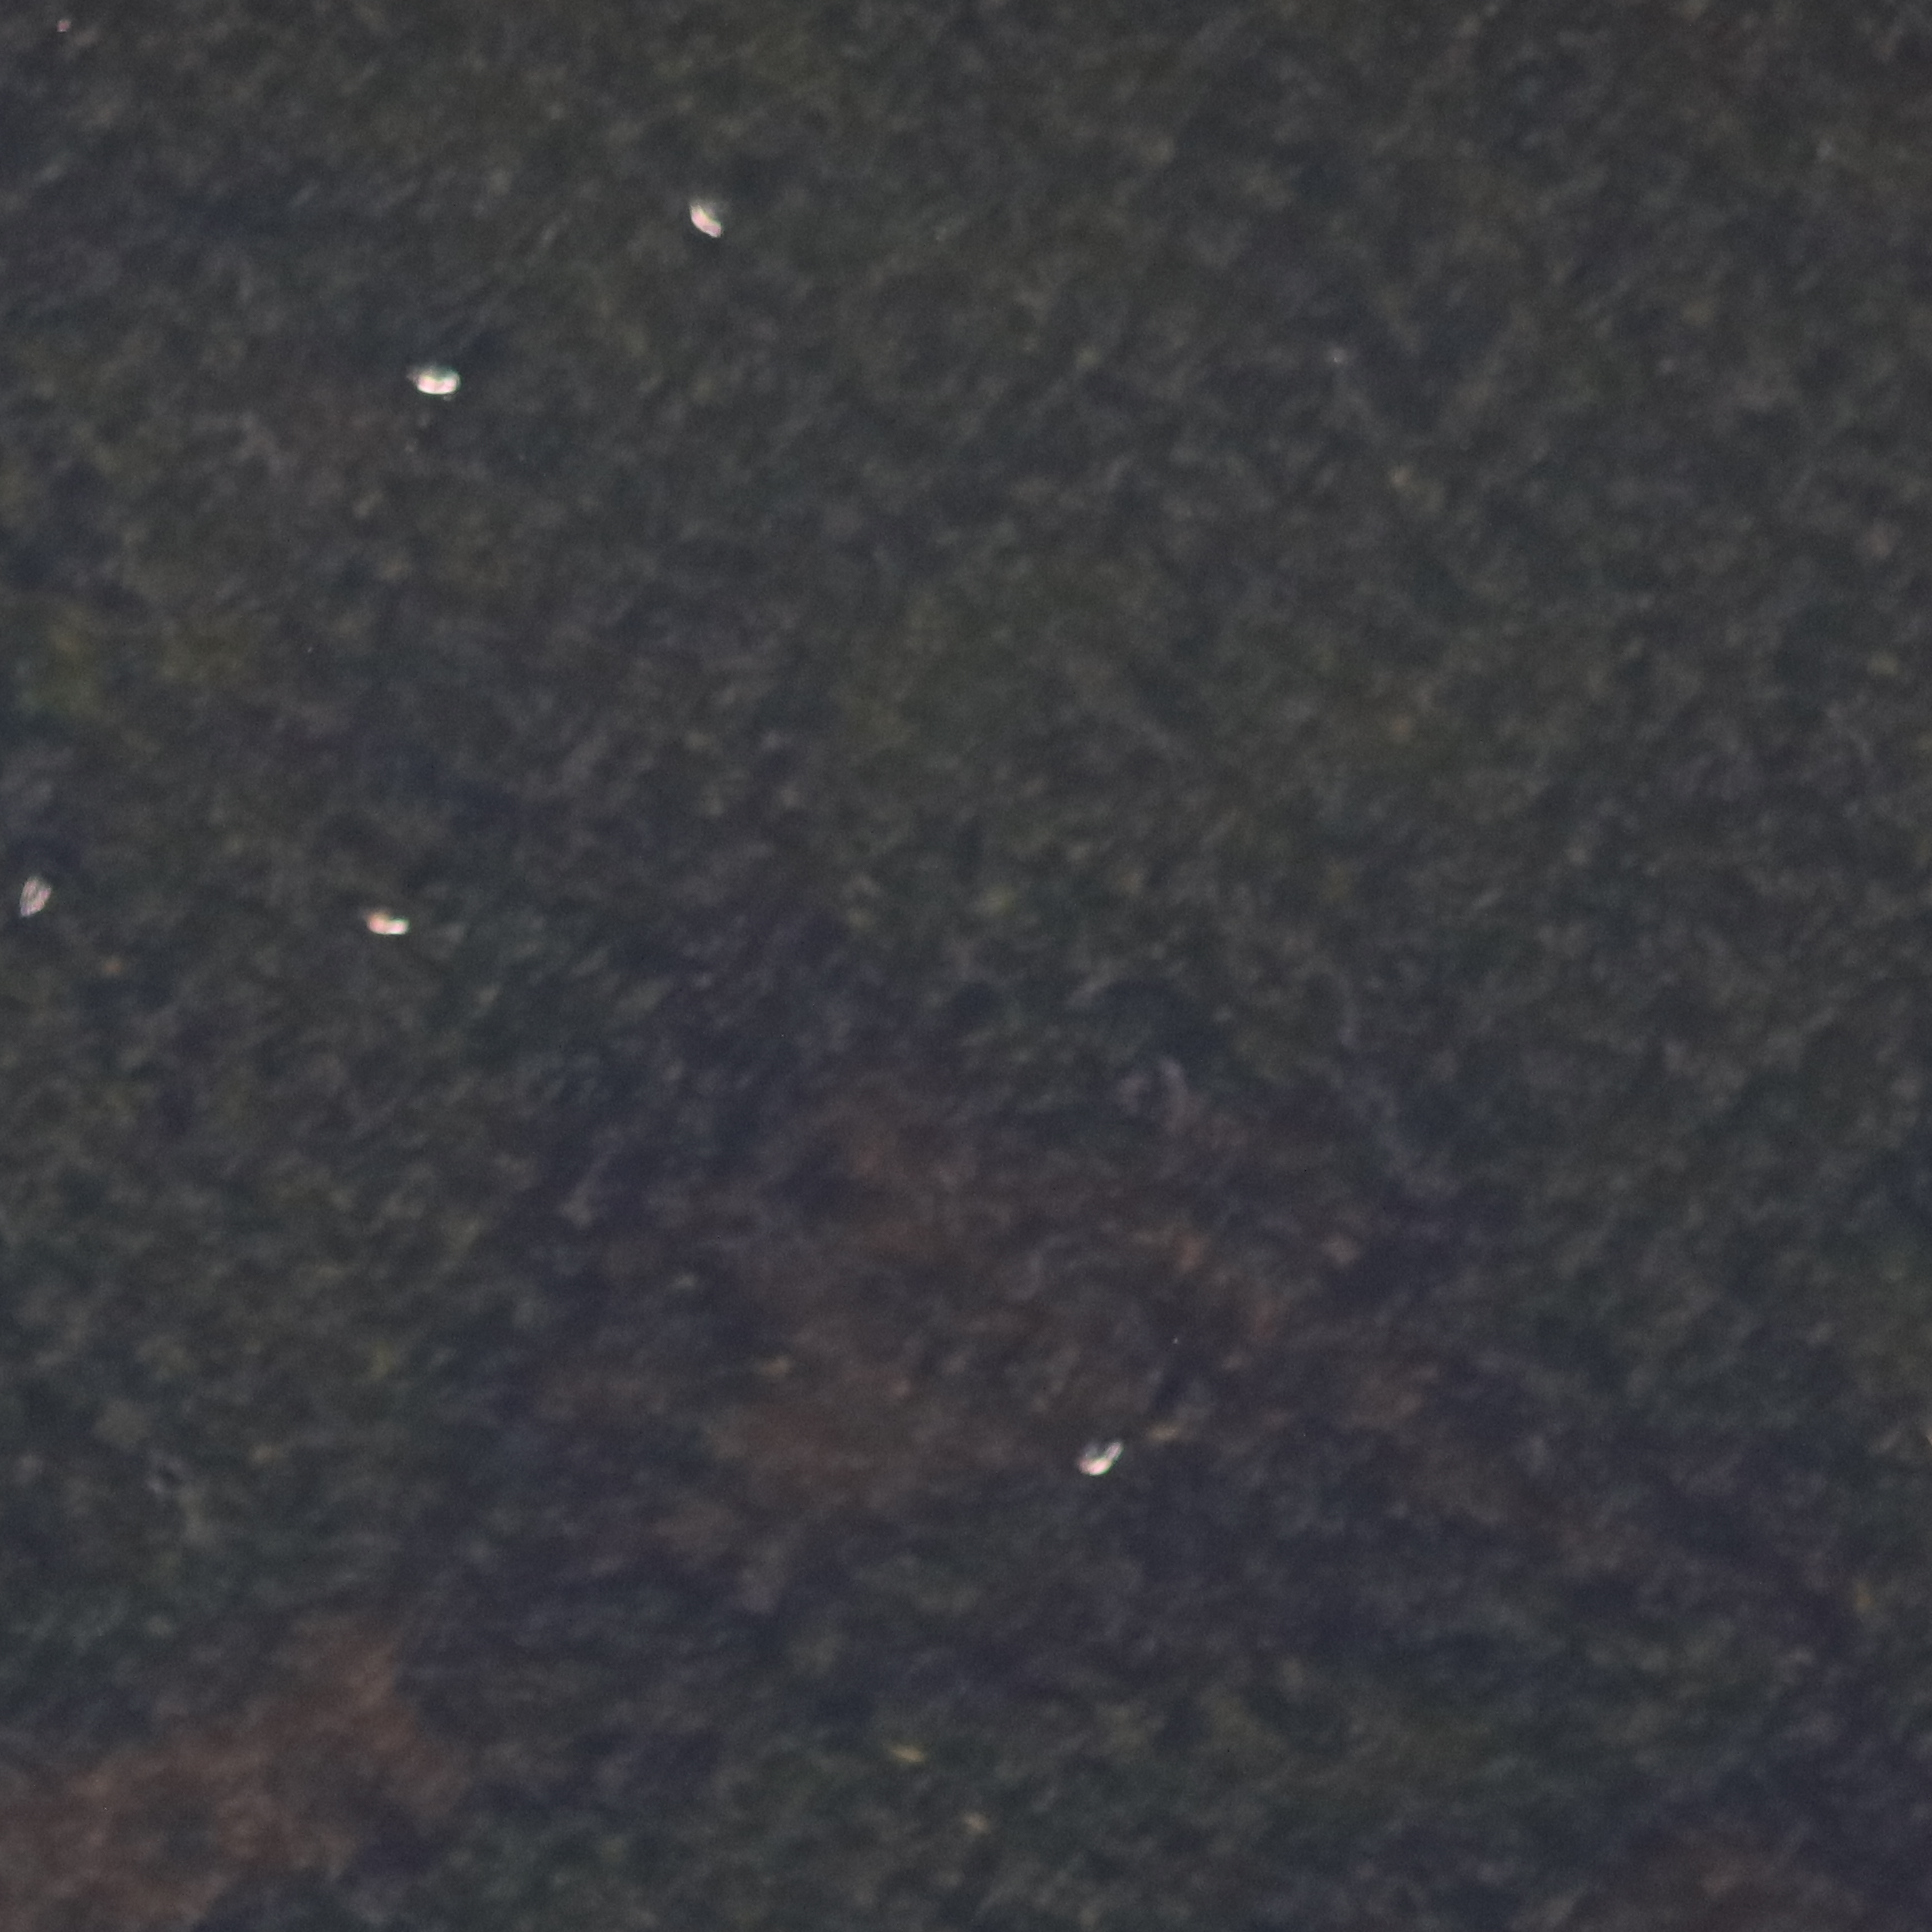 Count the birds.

5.